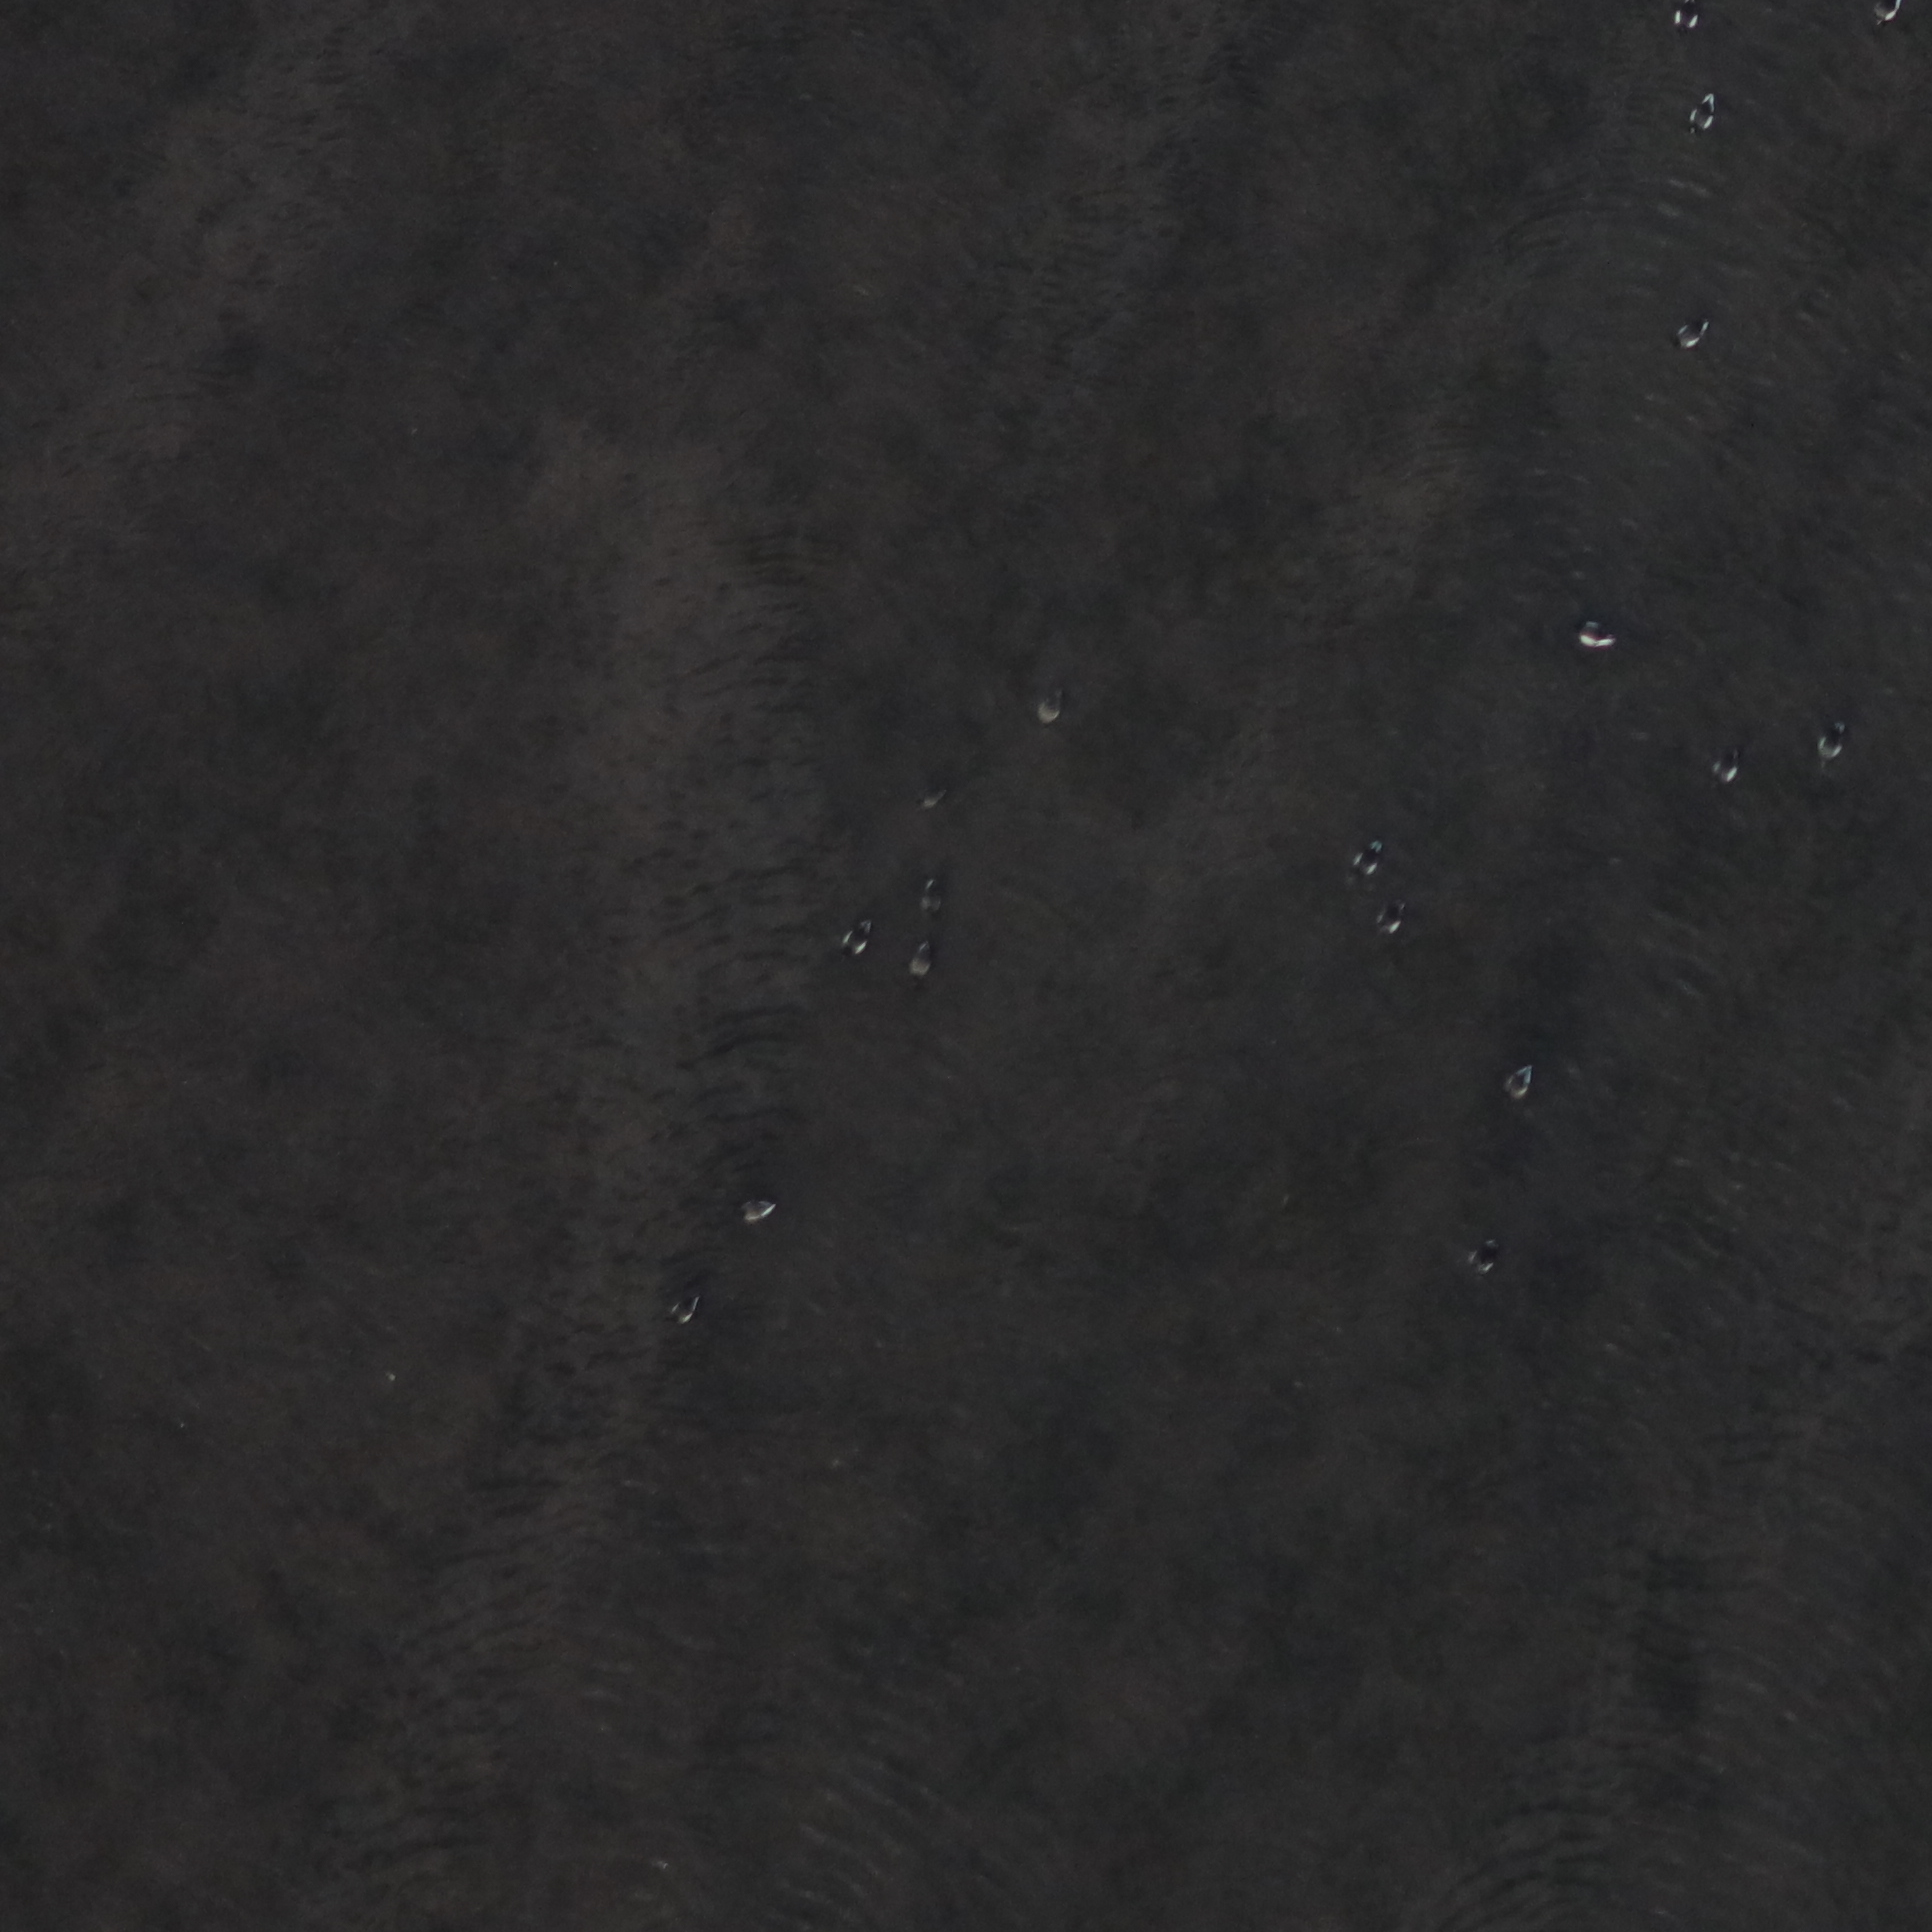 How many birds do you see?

18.